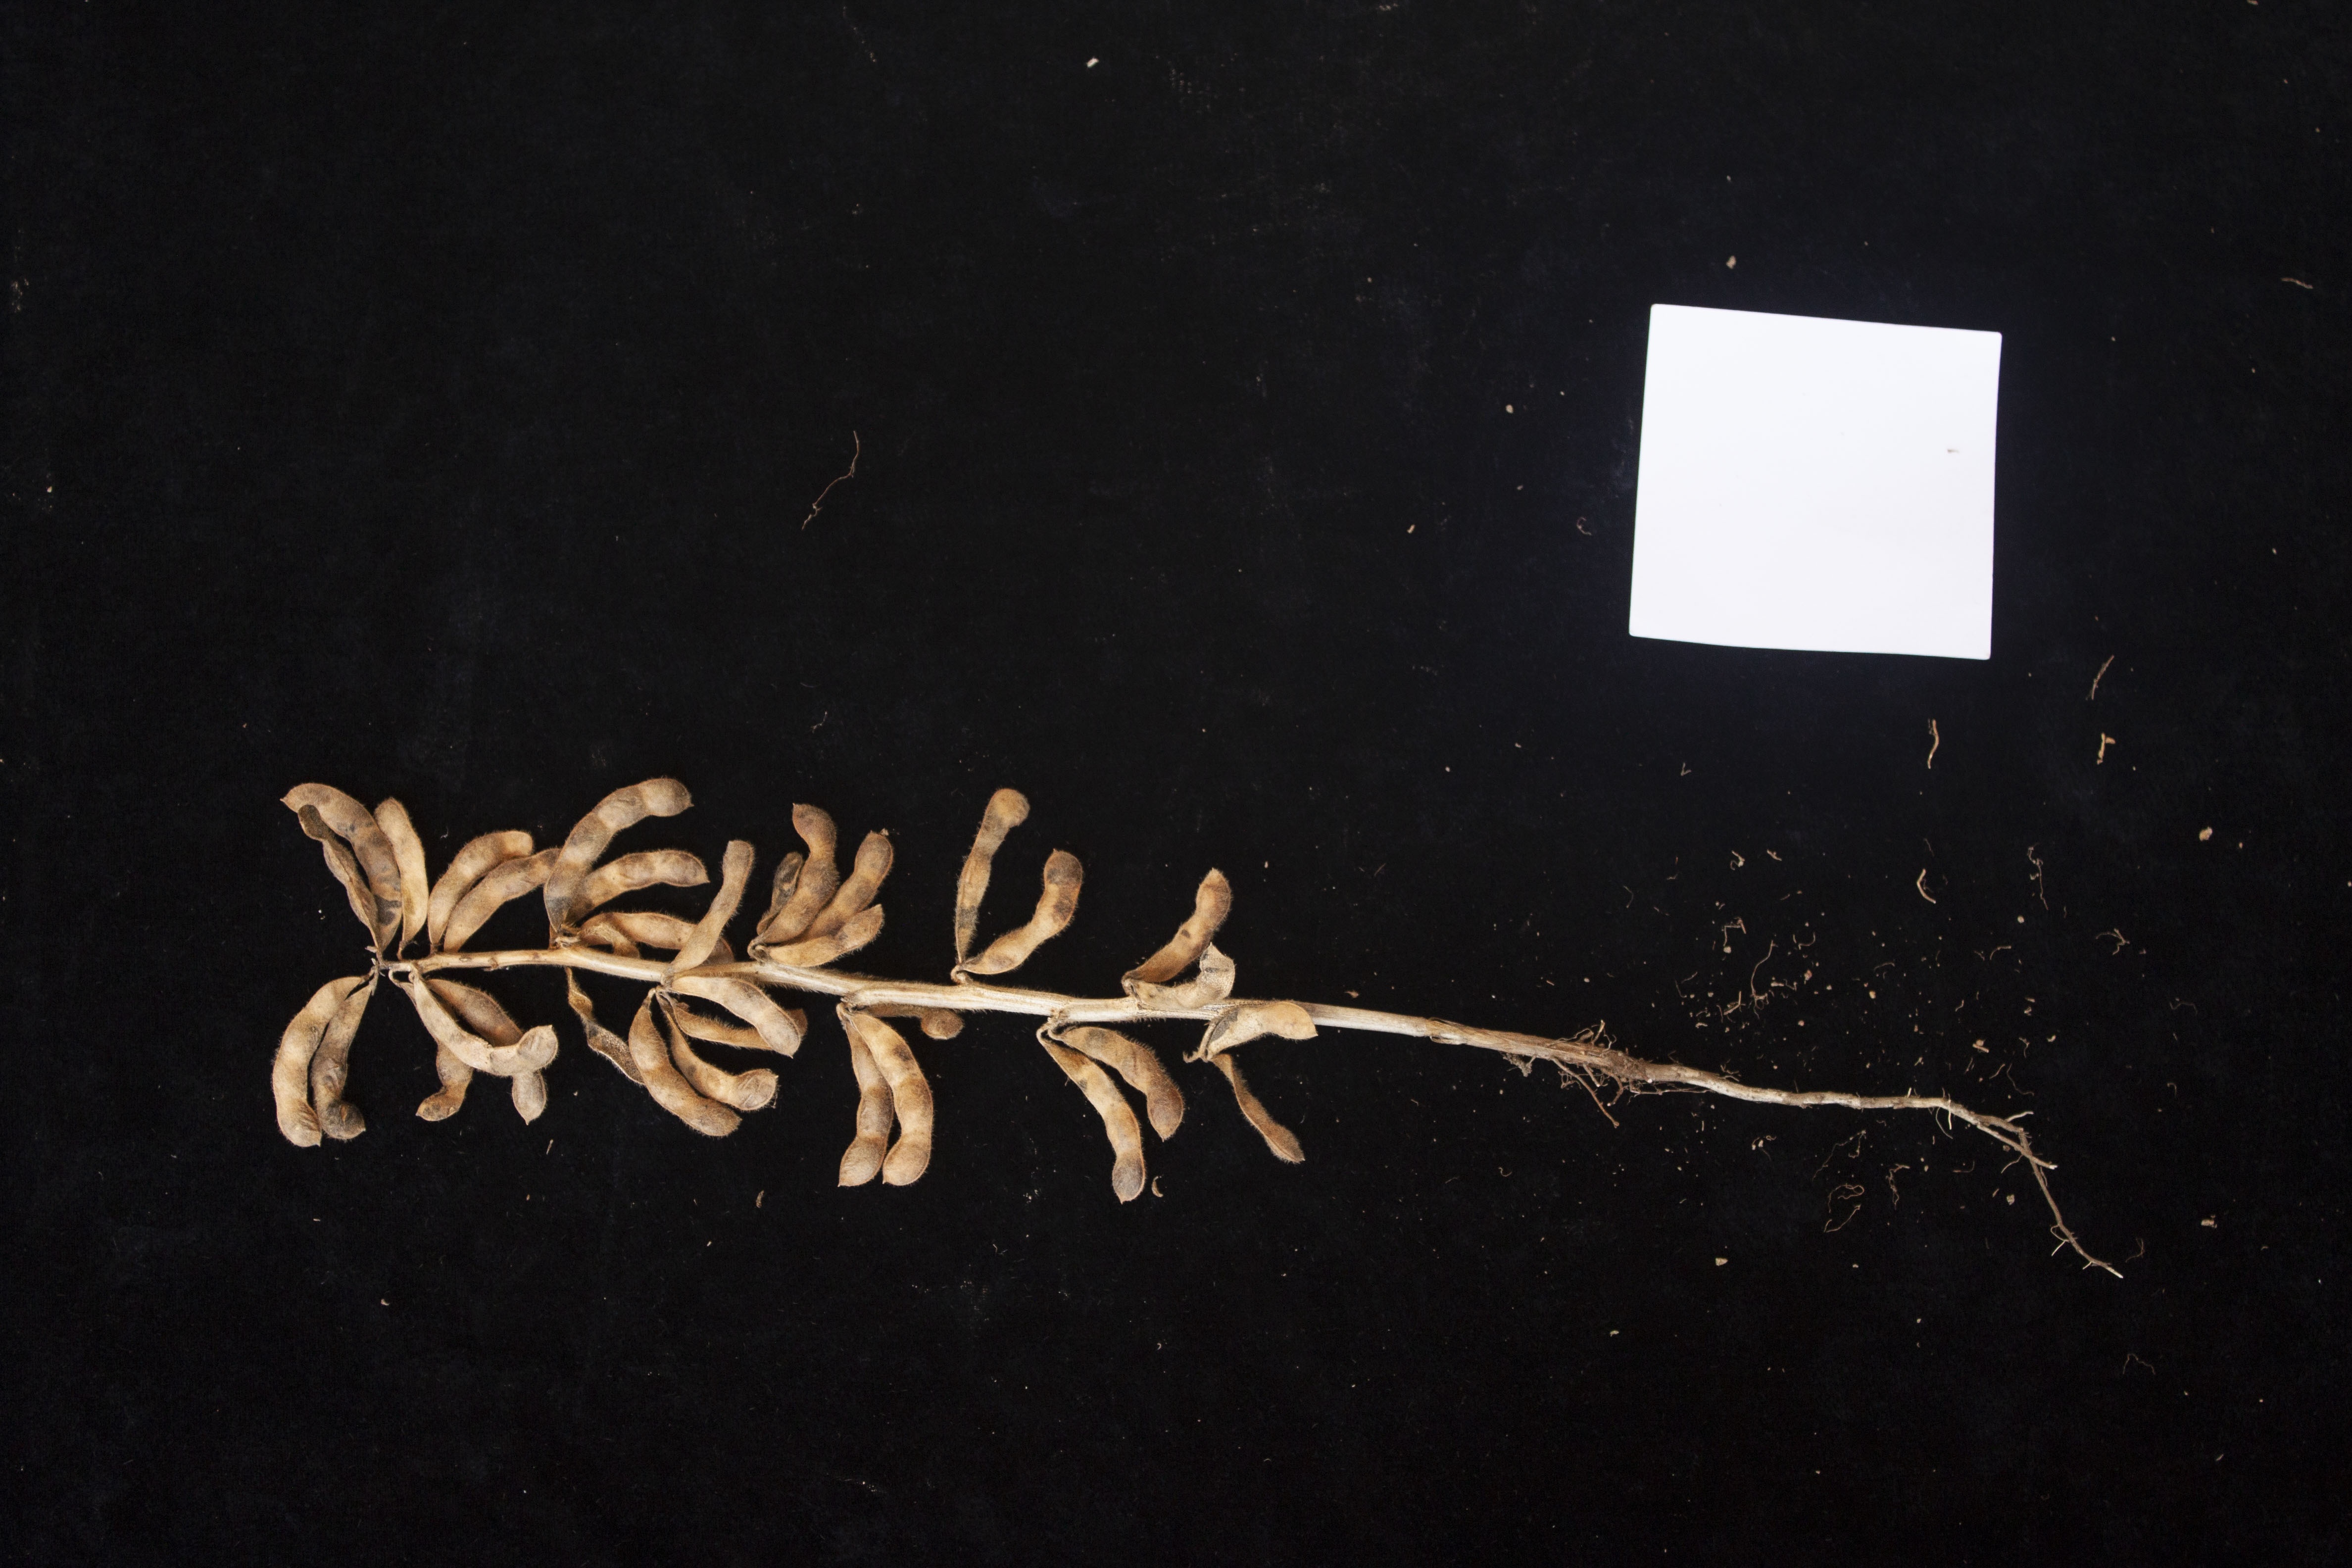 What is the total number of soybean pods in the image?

30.